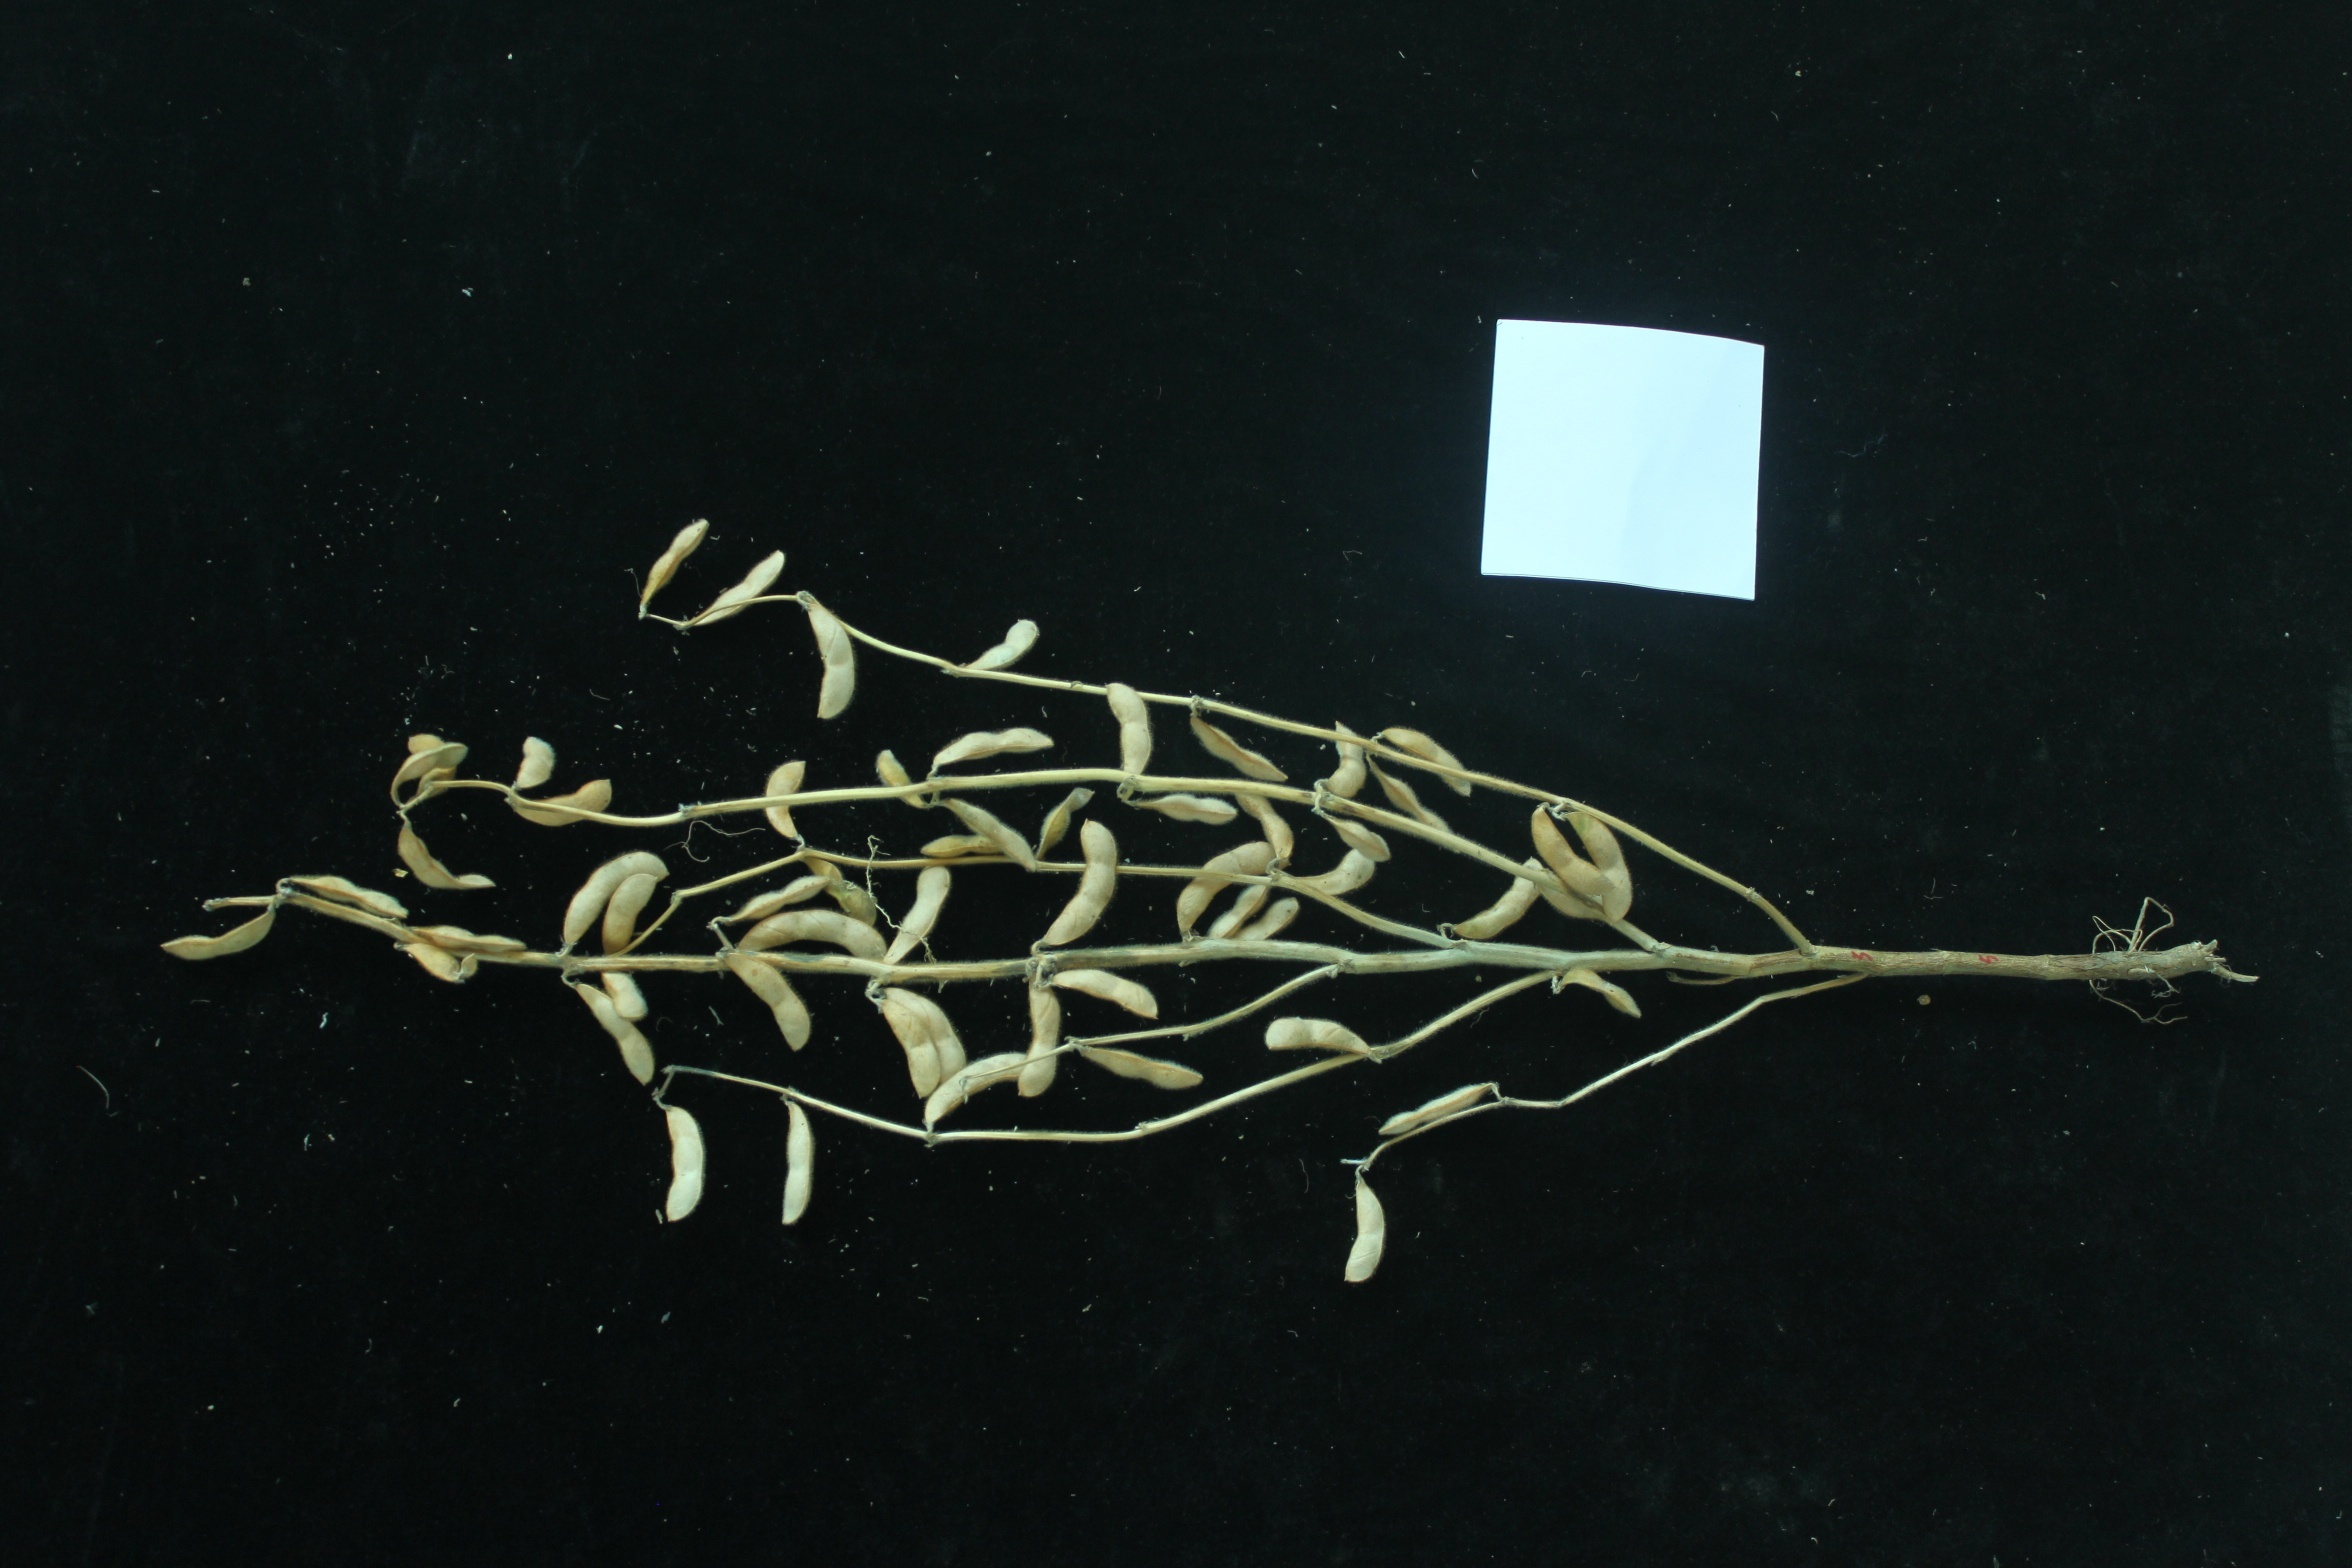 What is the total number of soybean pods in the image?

57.